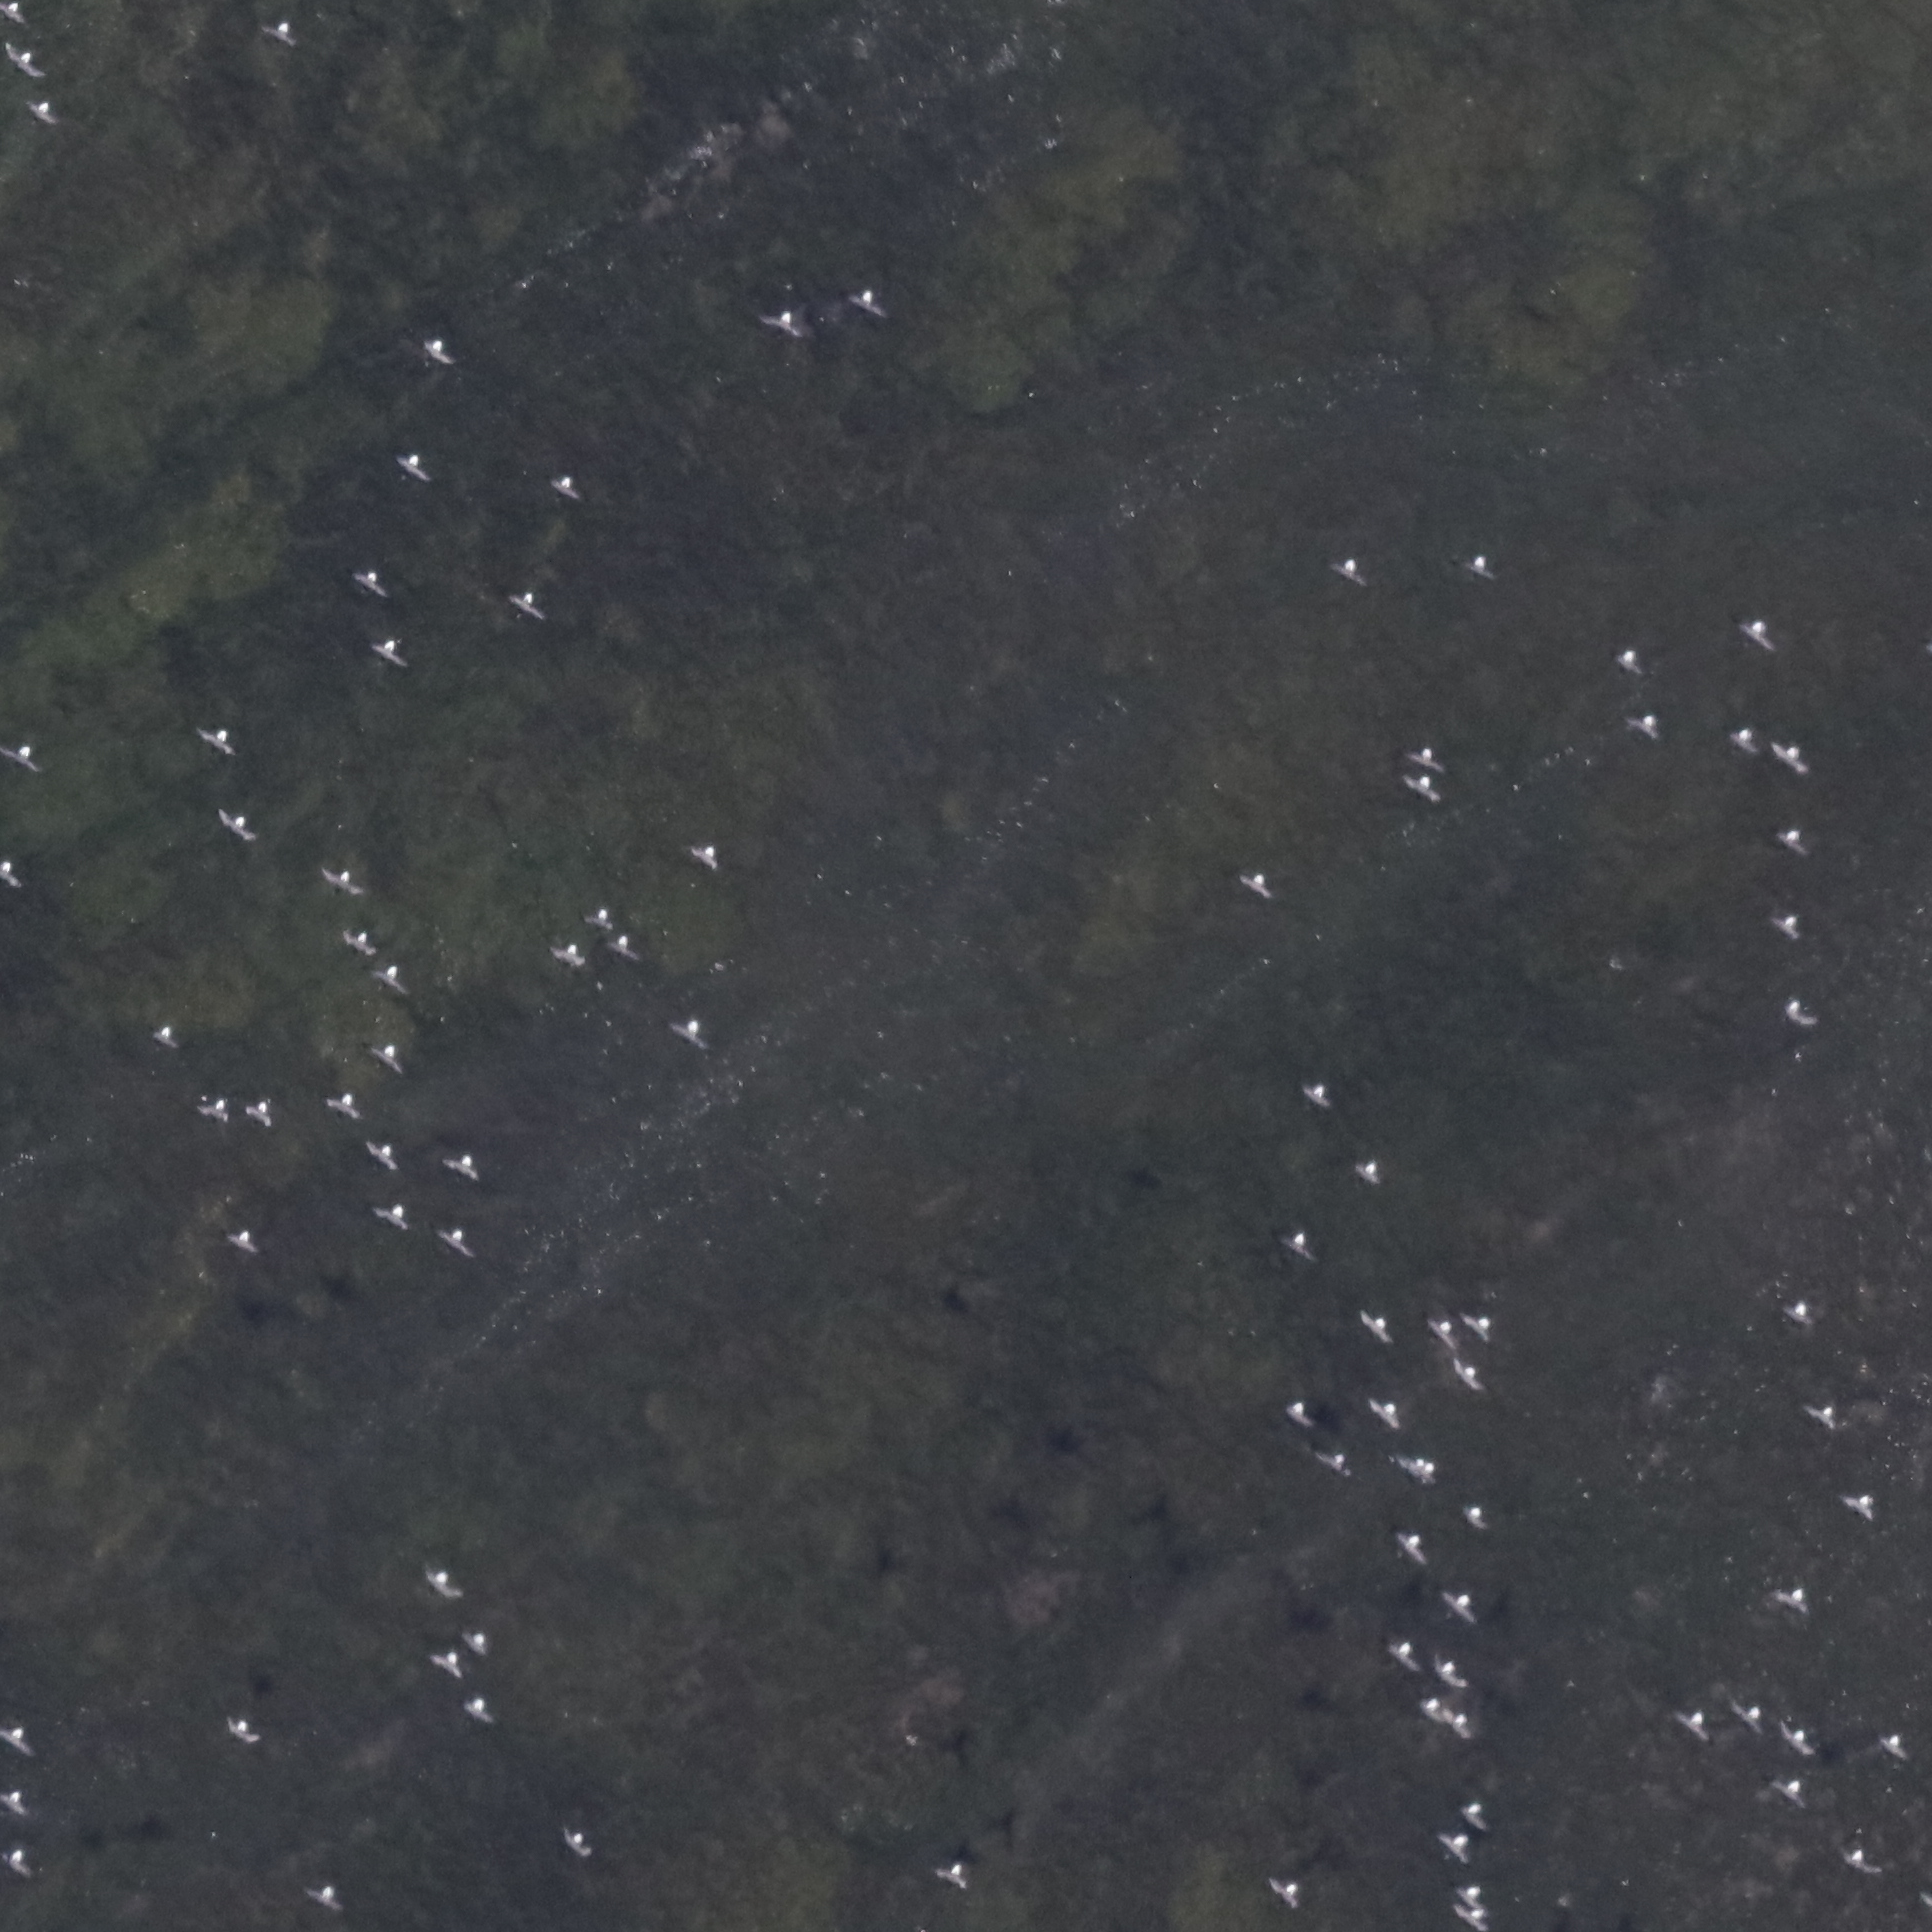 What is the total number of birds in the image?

91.